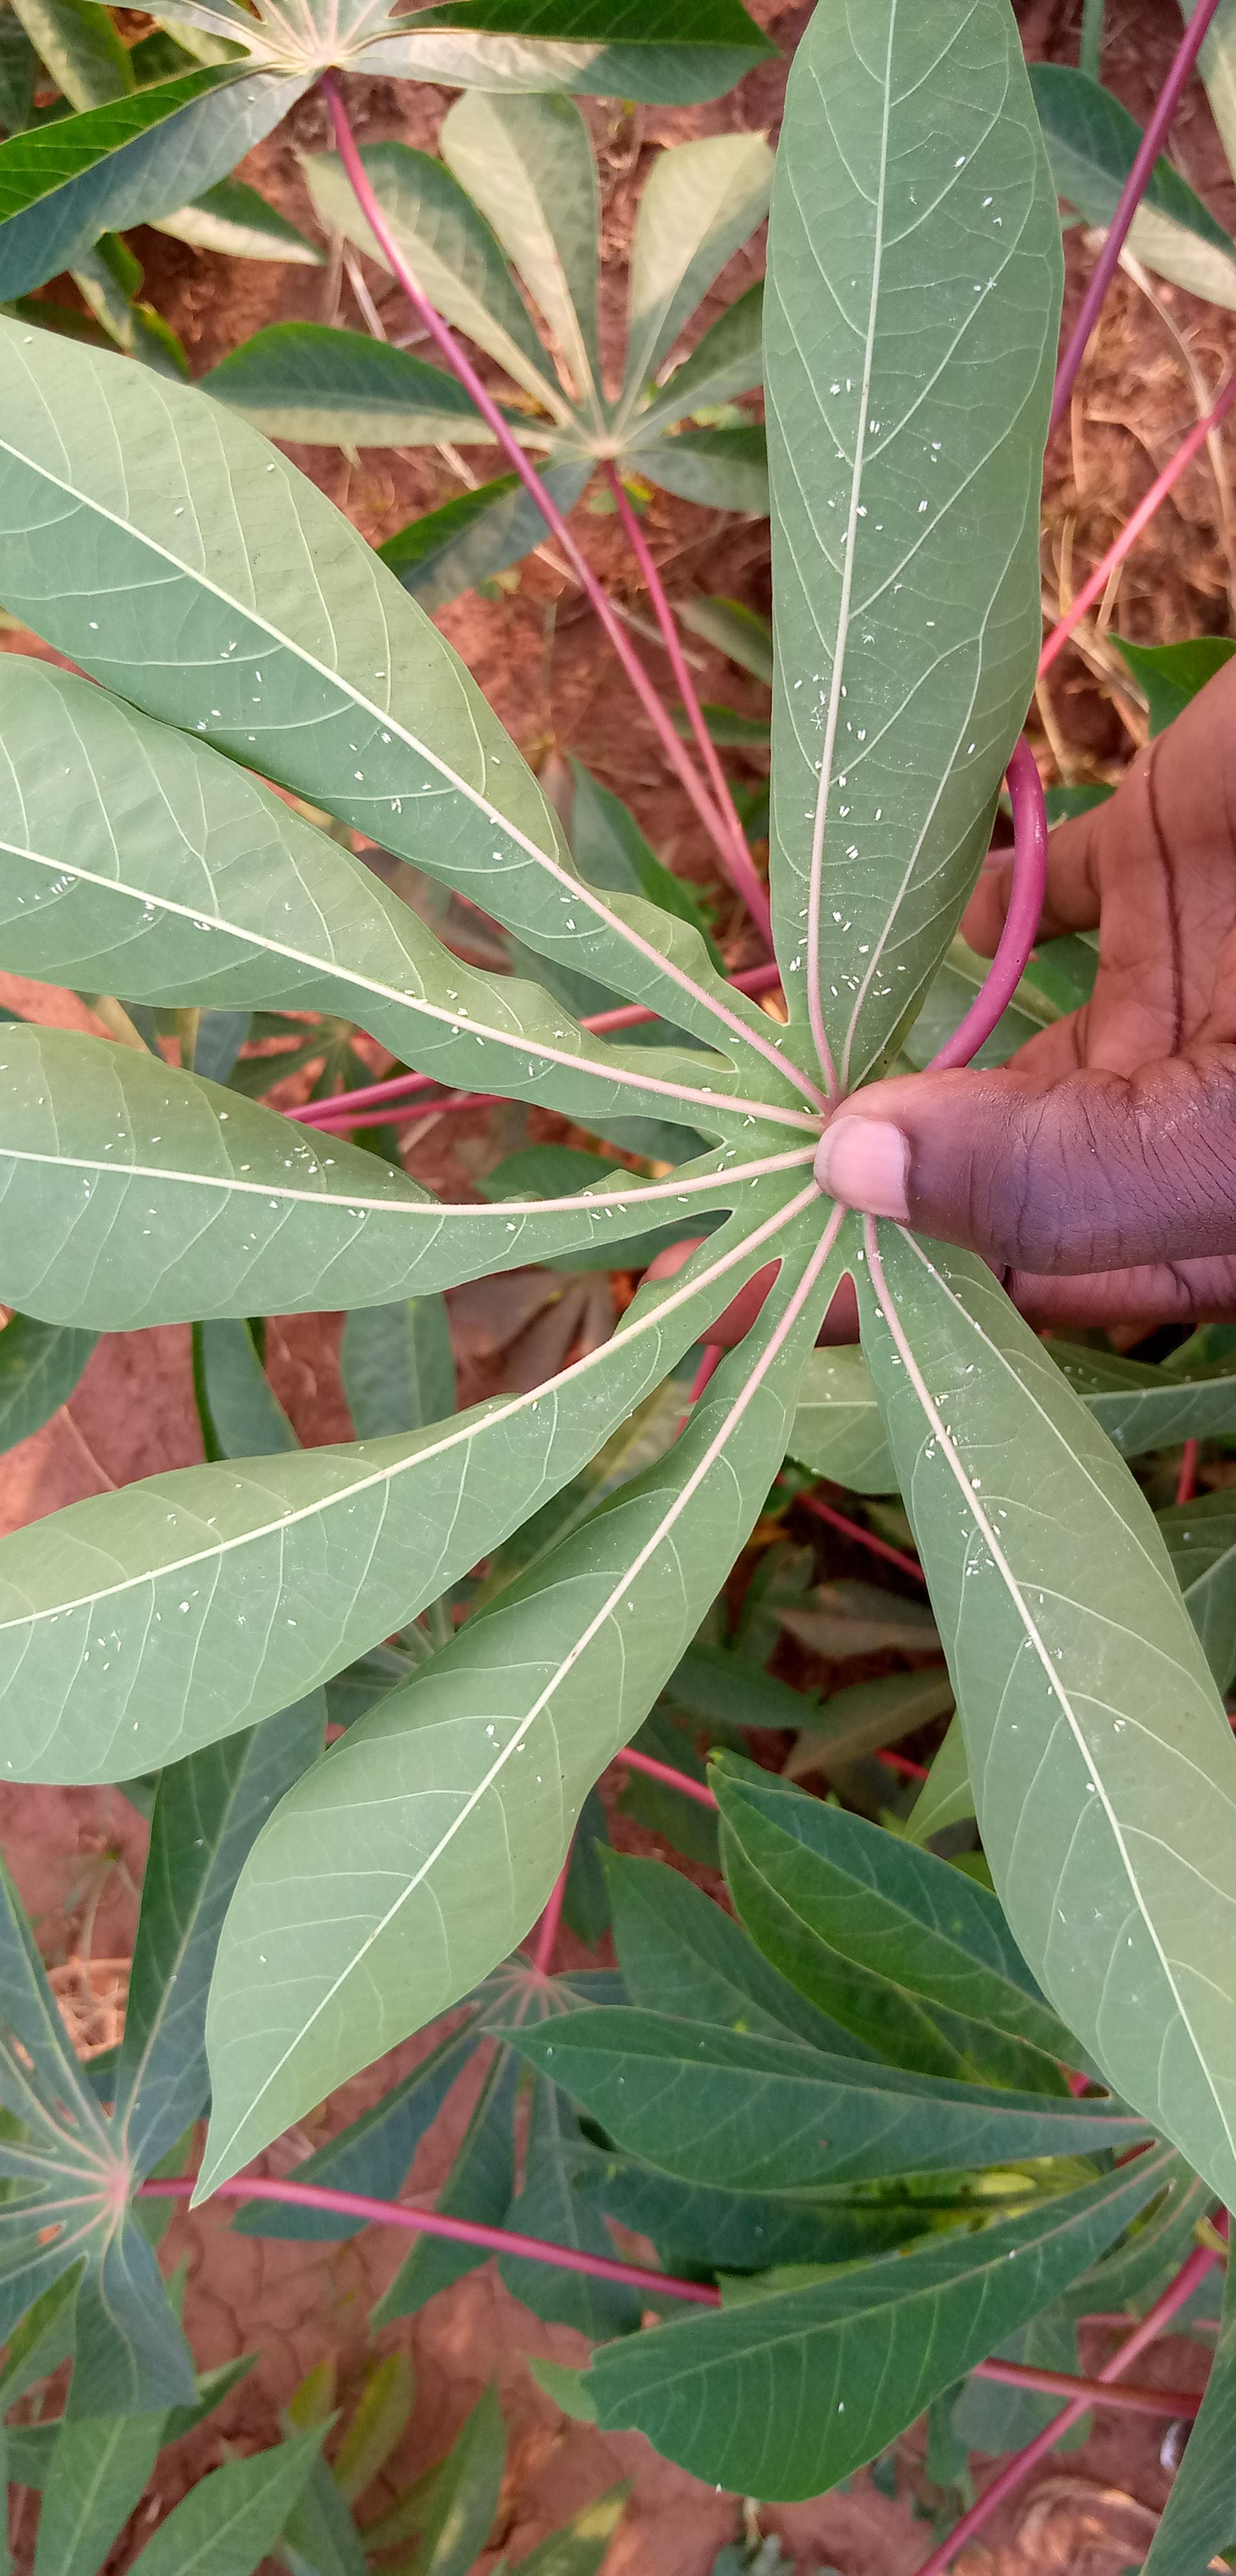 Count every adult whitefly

193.